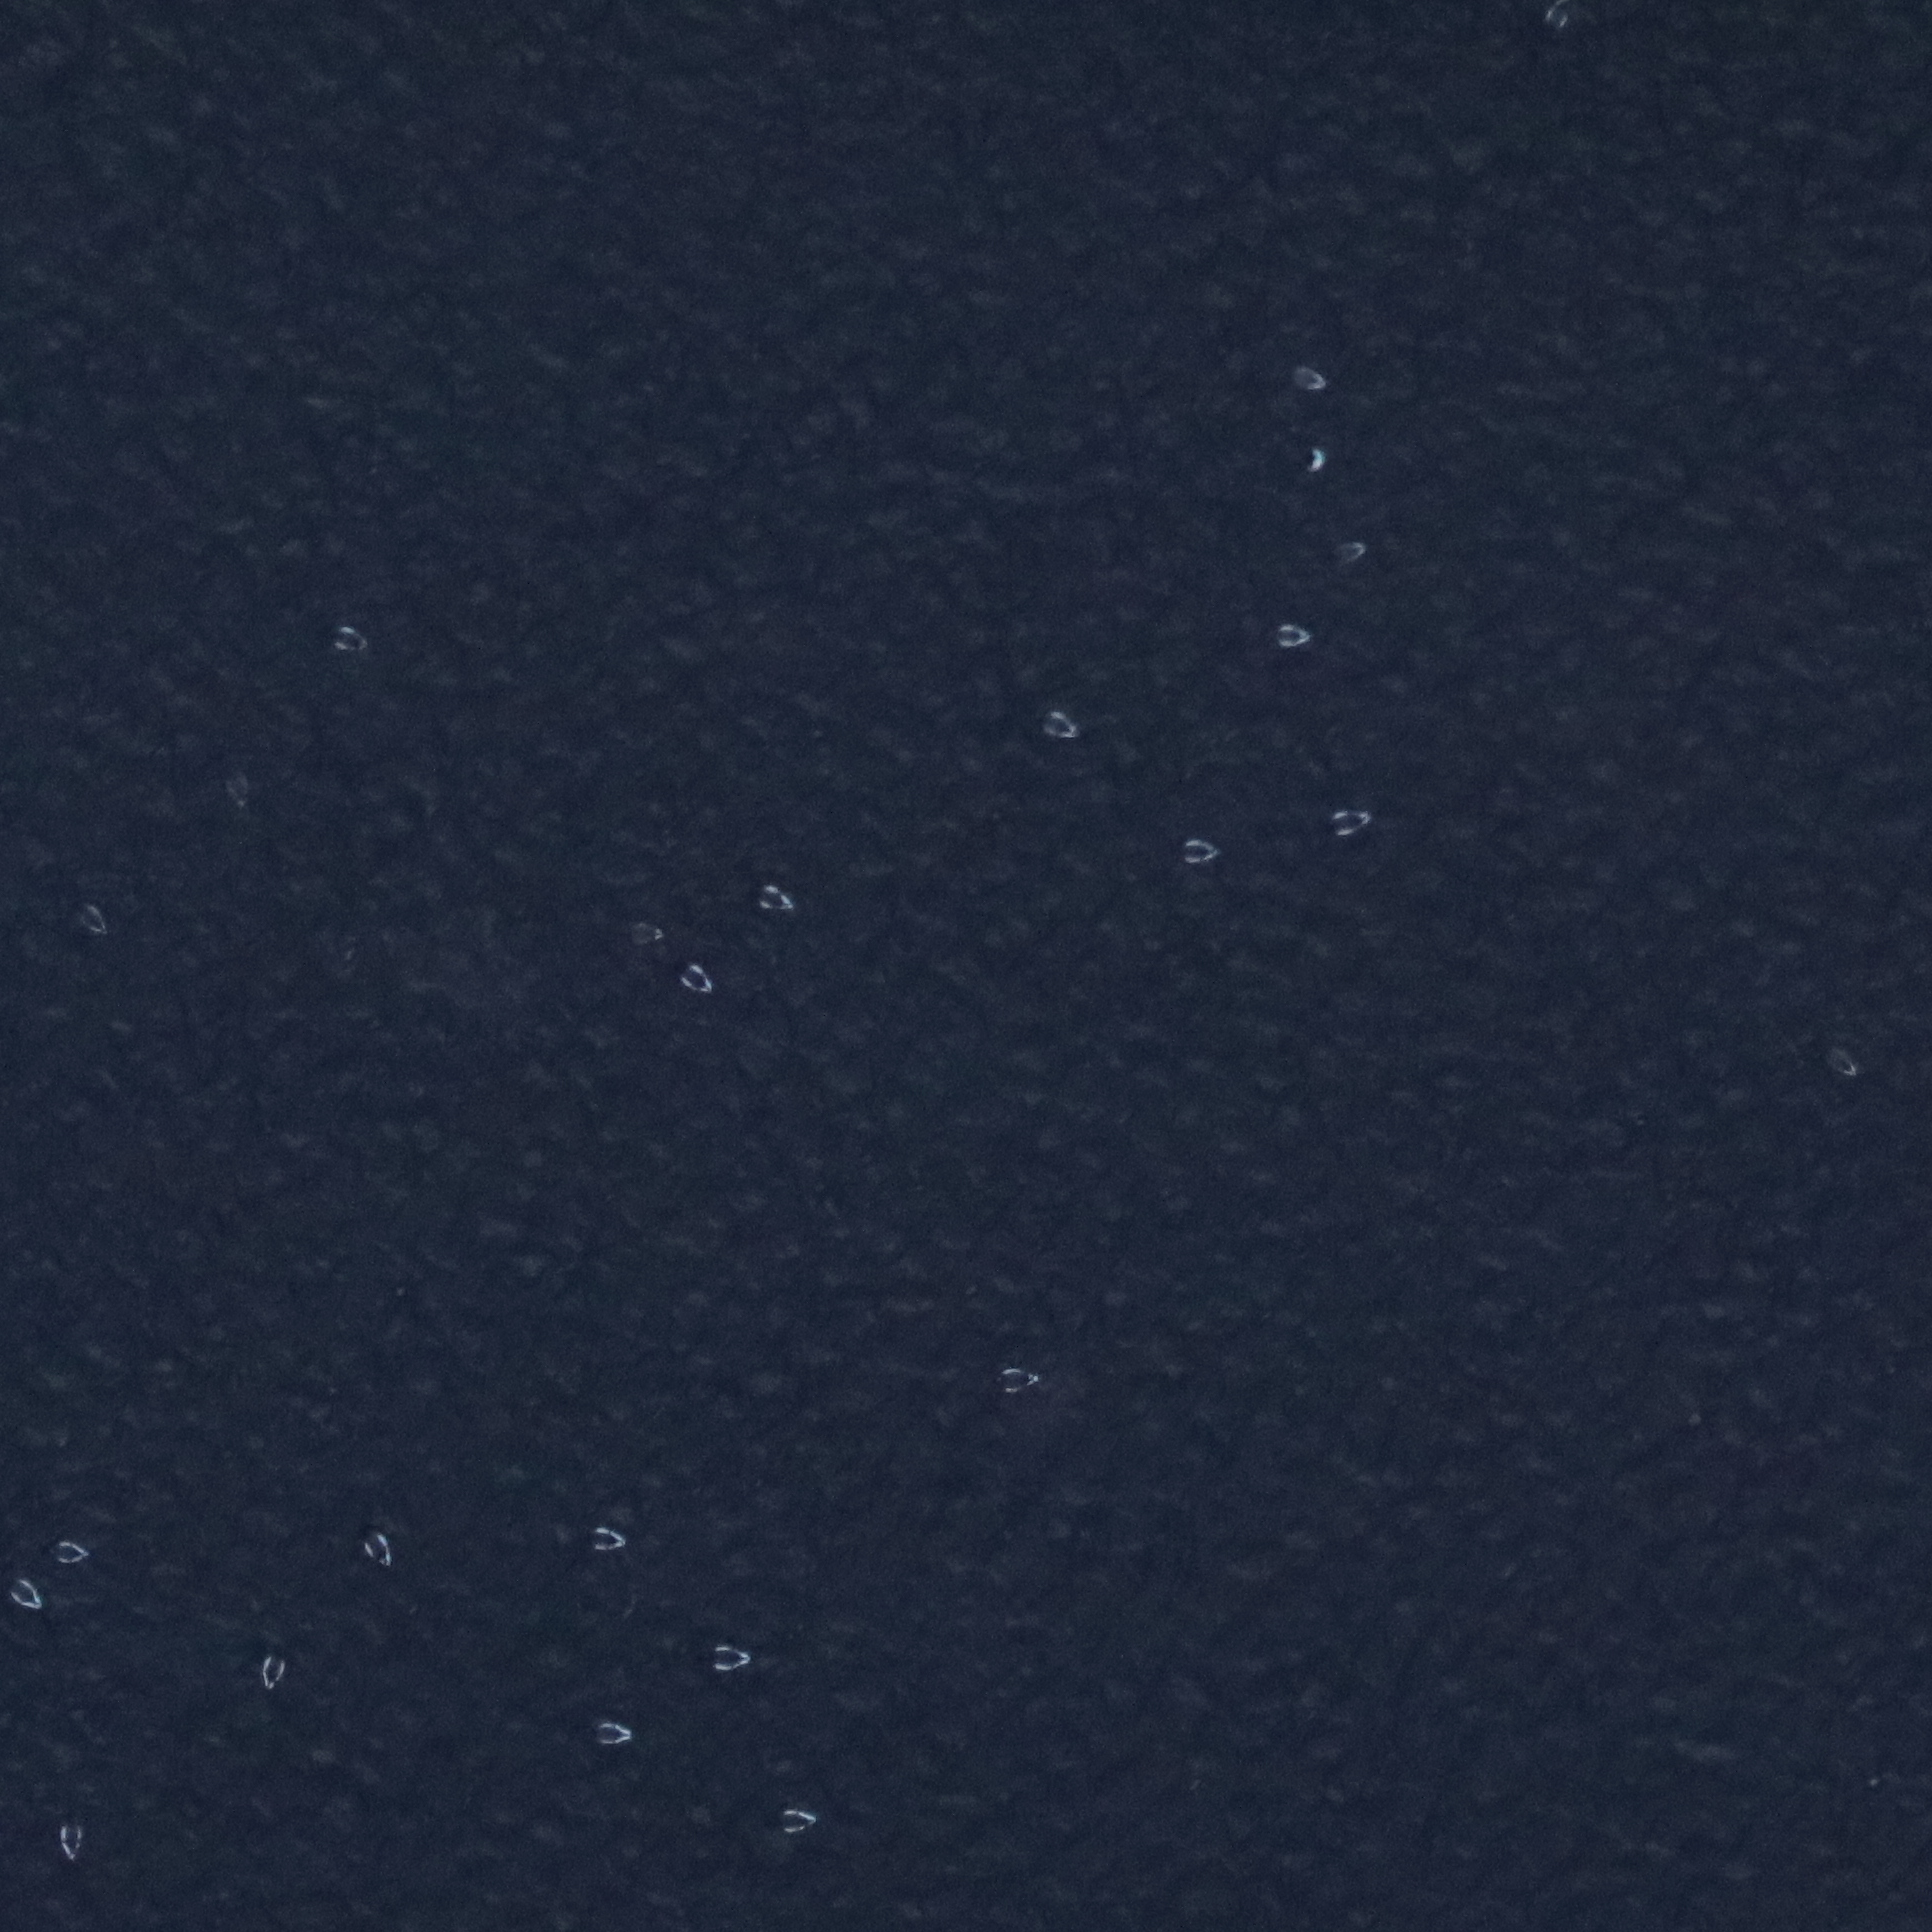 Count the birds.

25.